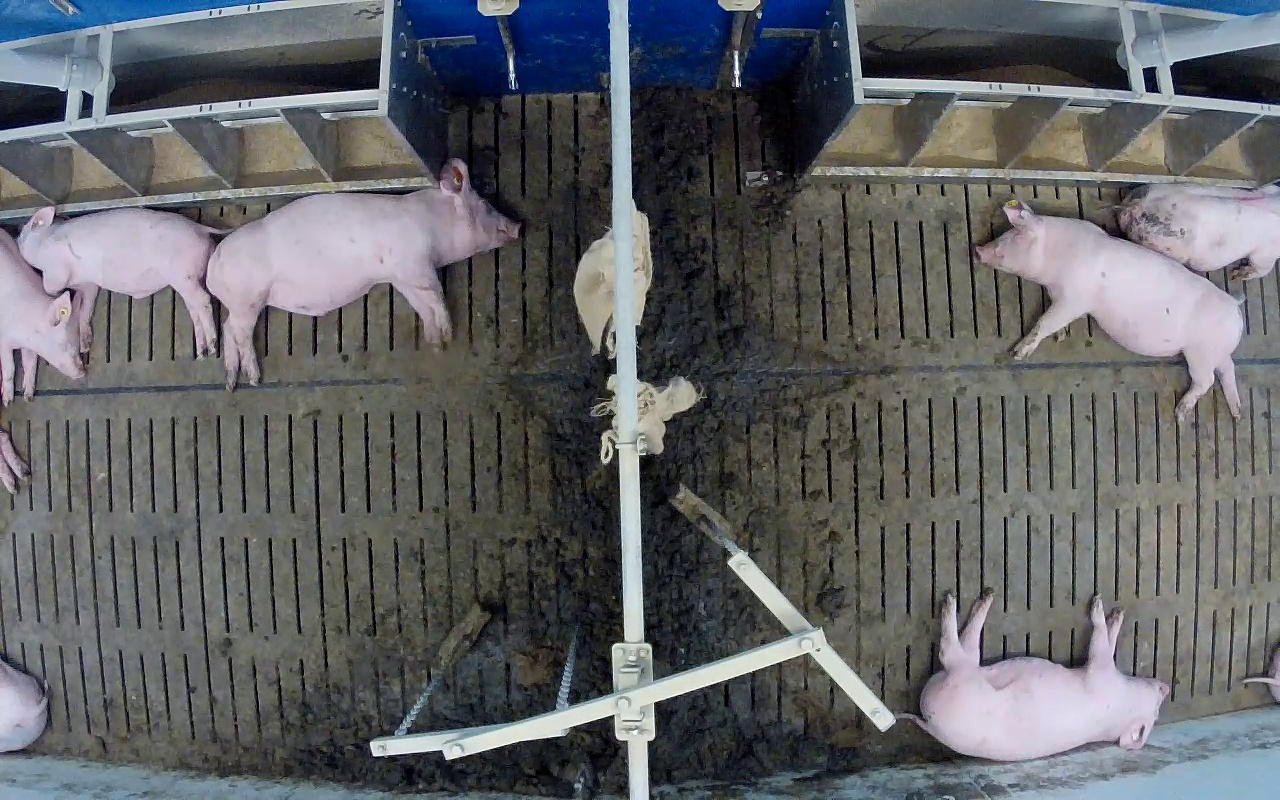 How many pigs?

7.